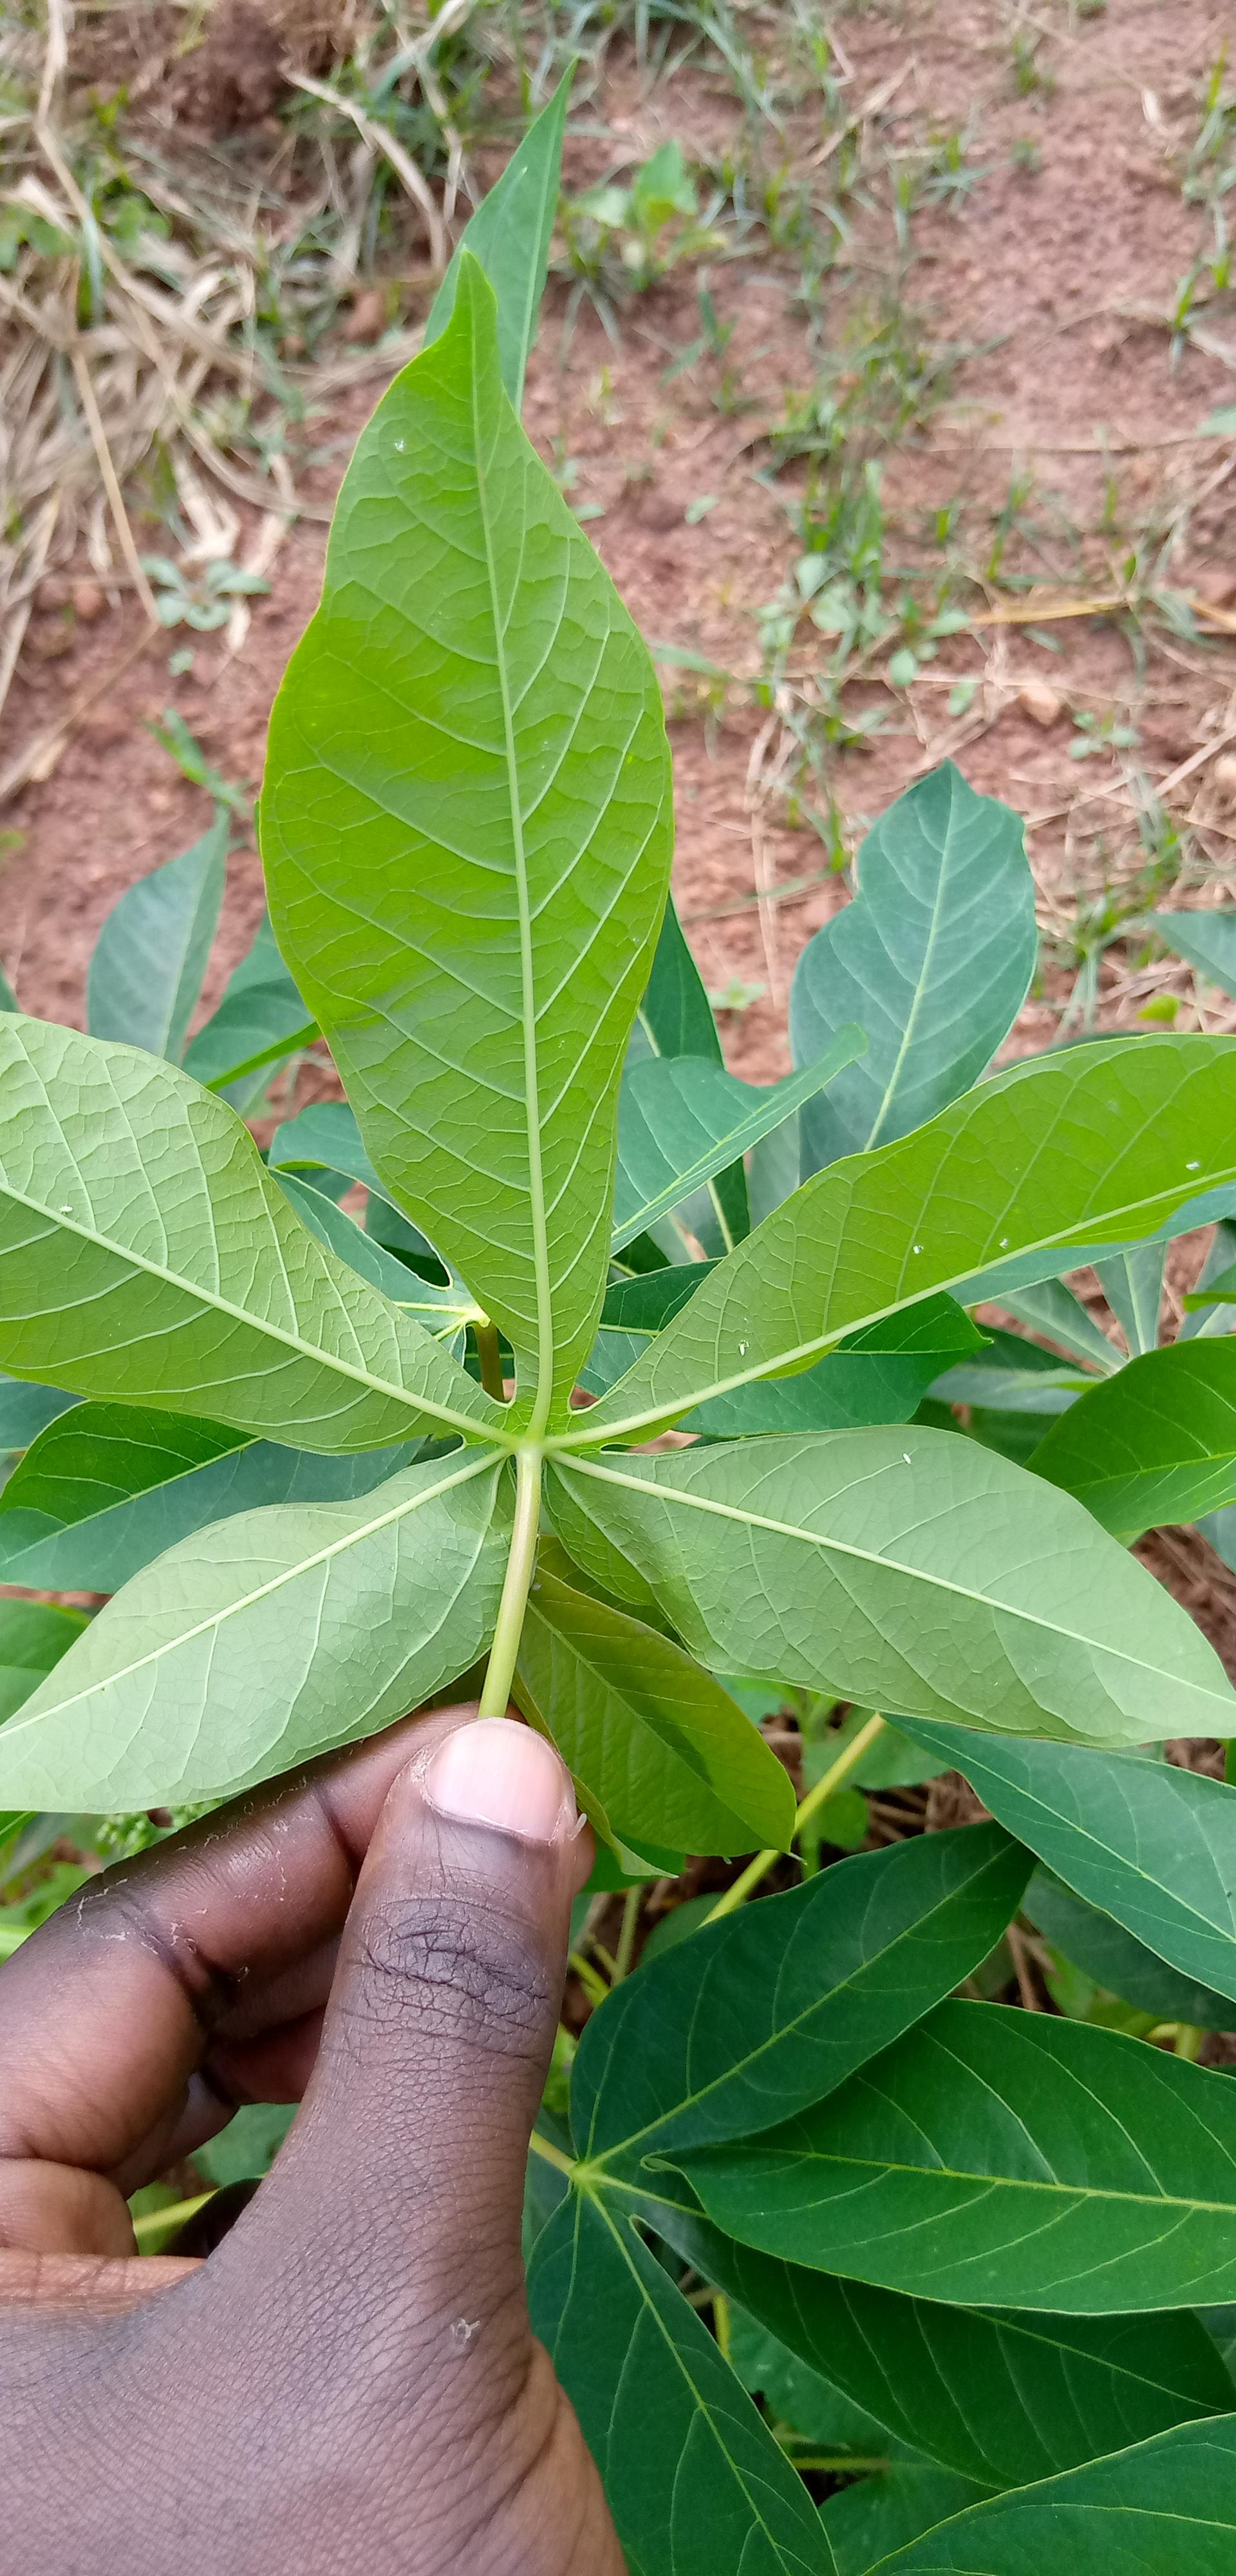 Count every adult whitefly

7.